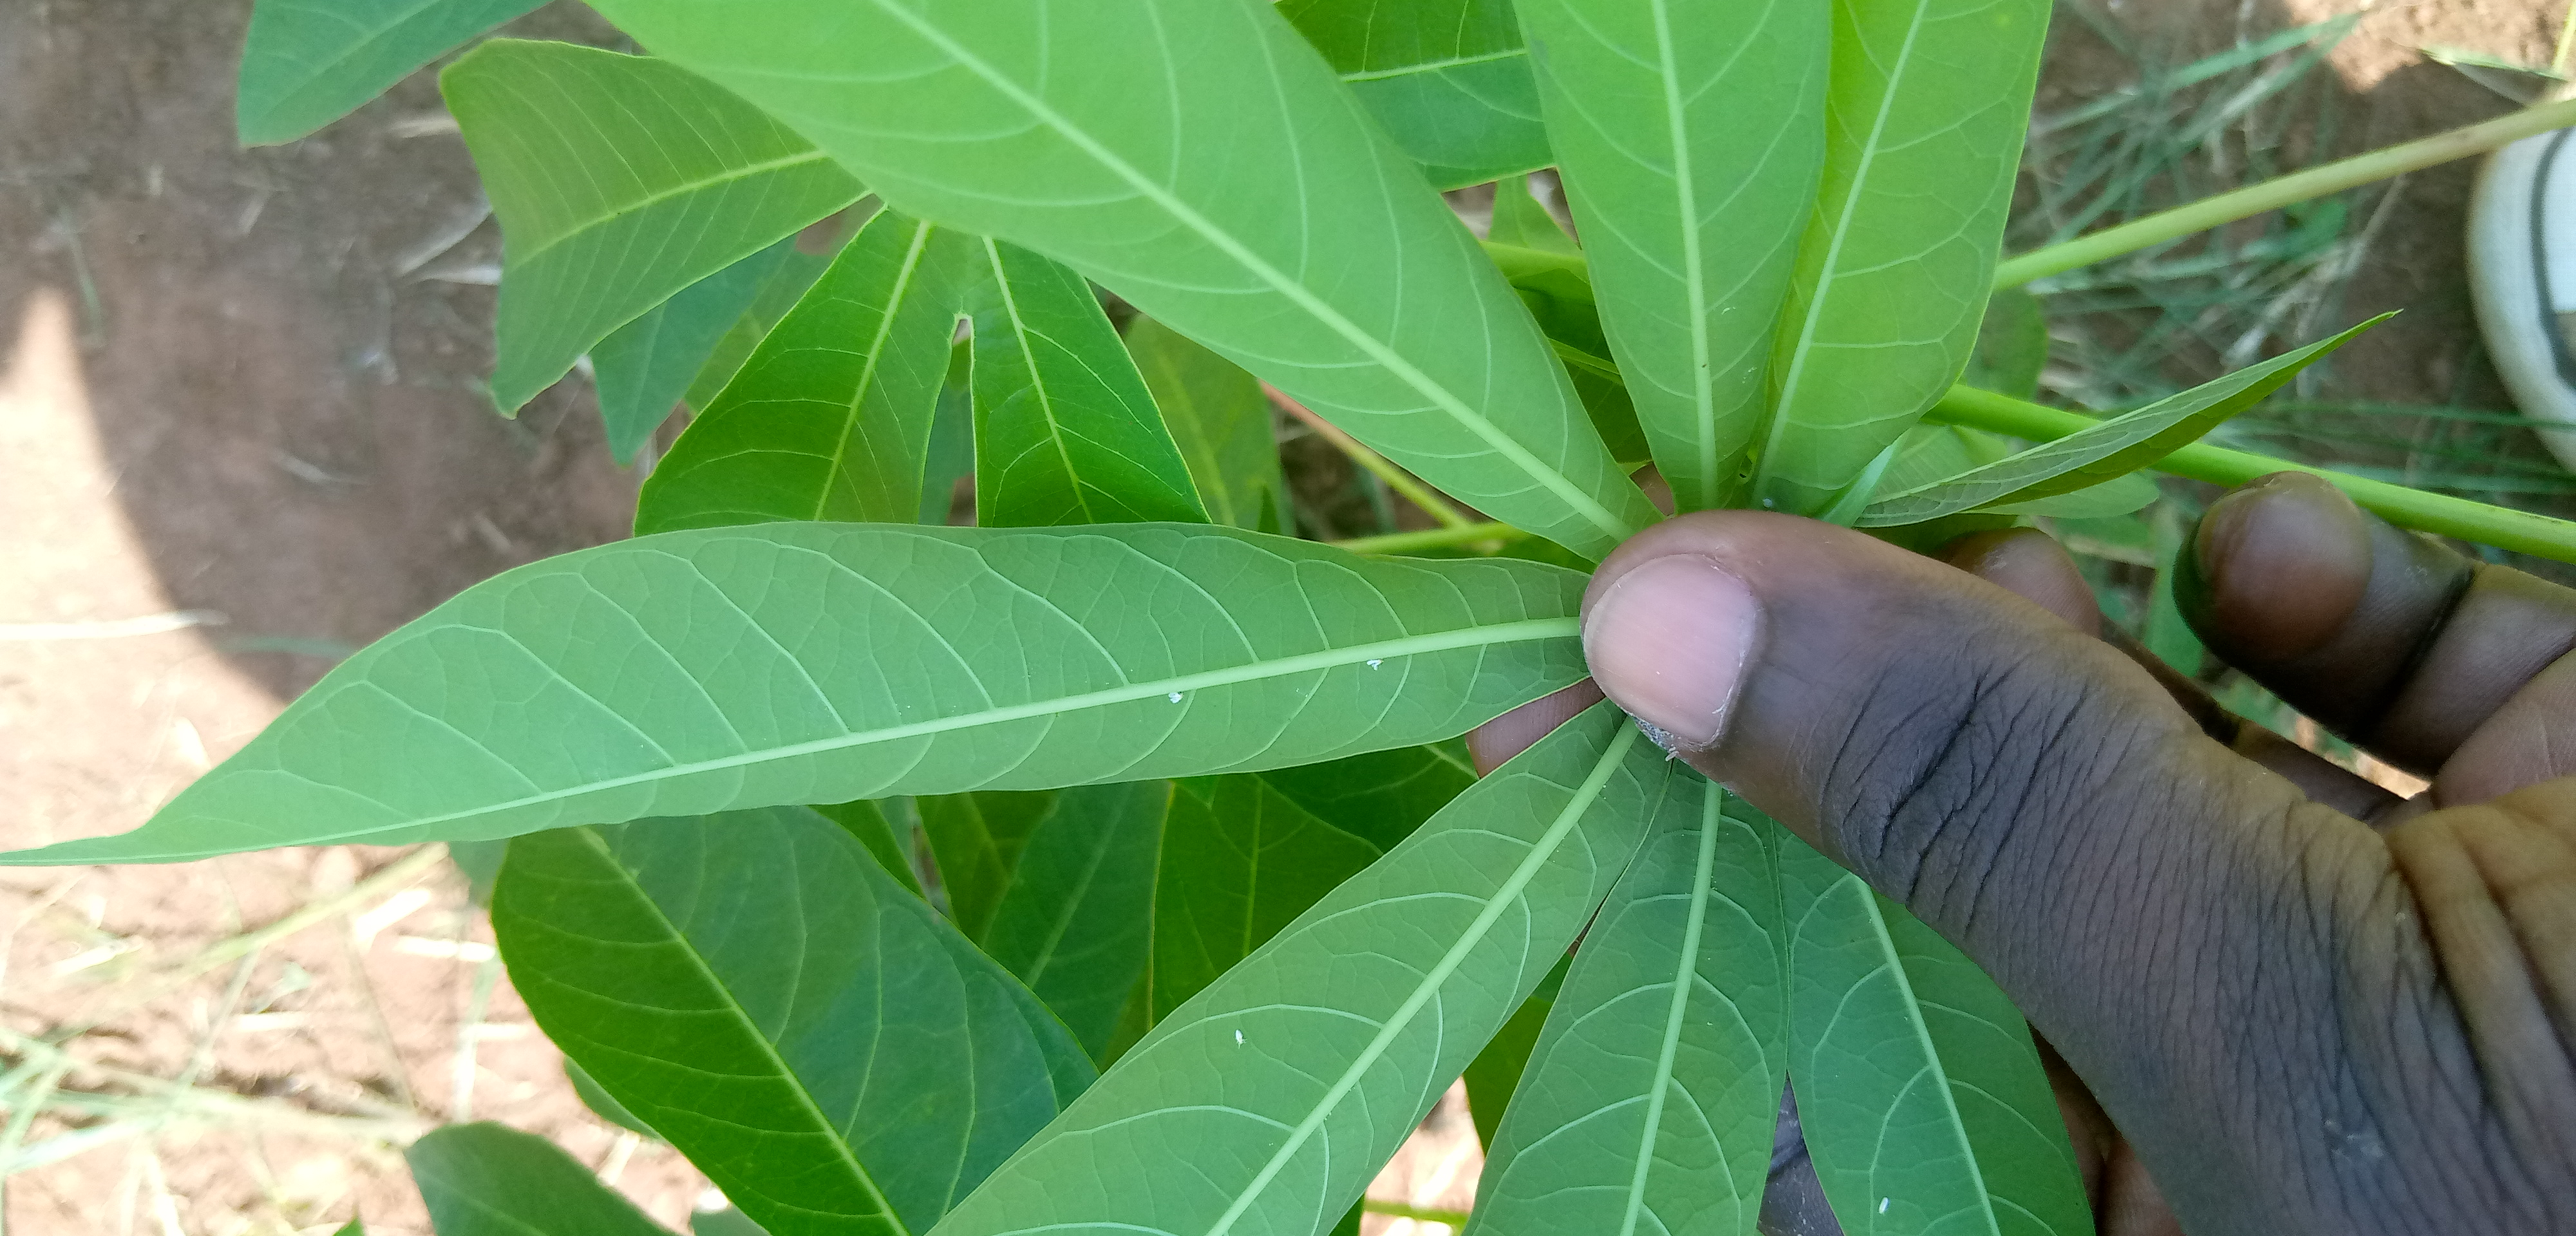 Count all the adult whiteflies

4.